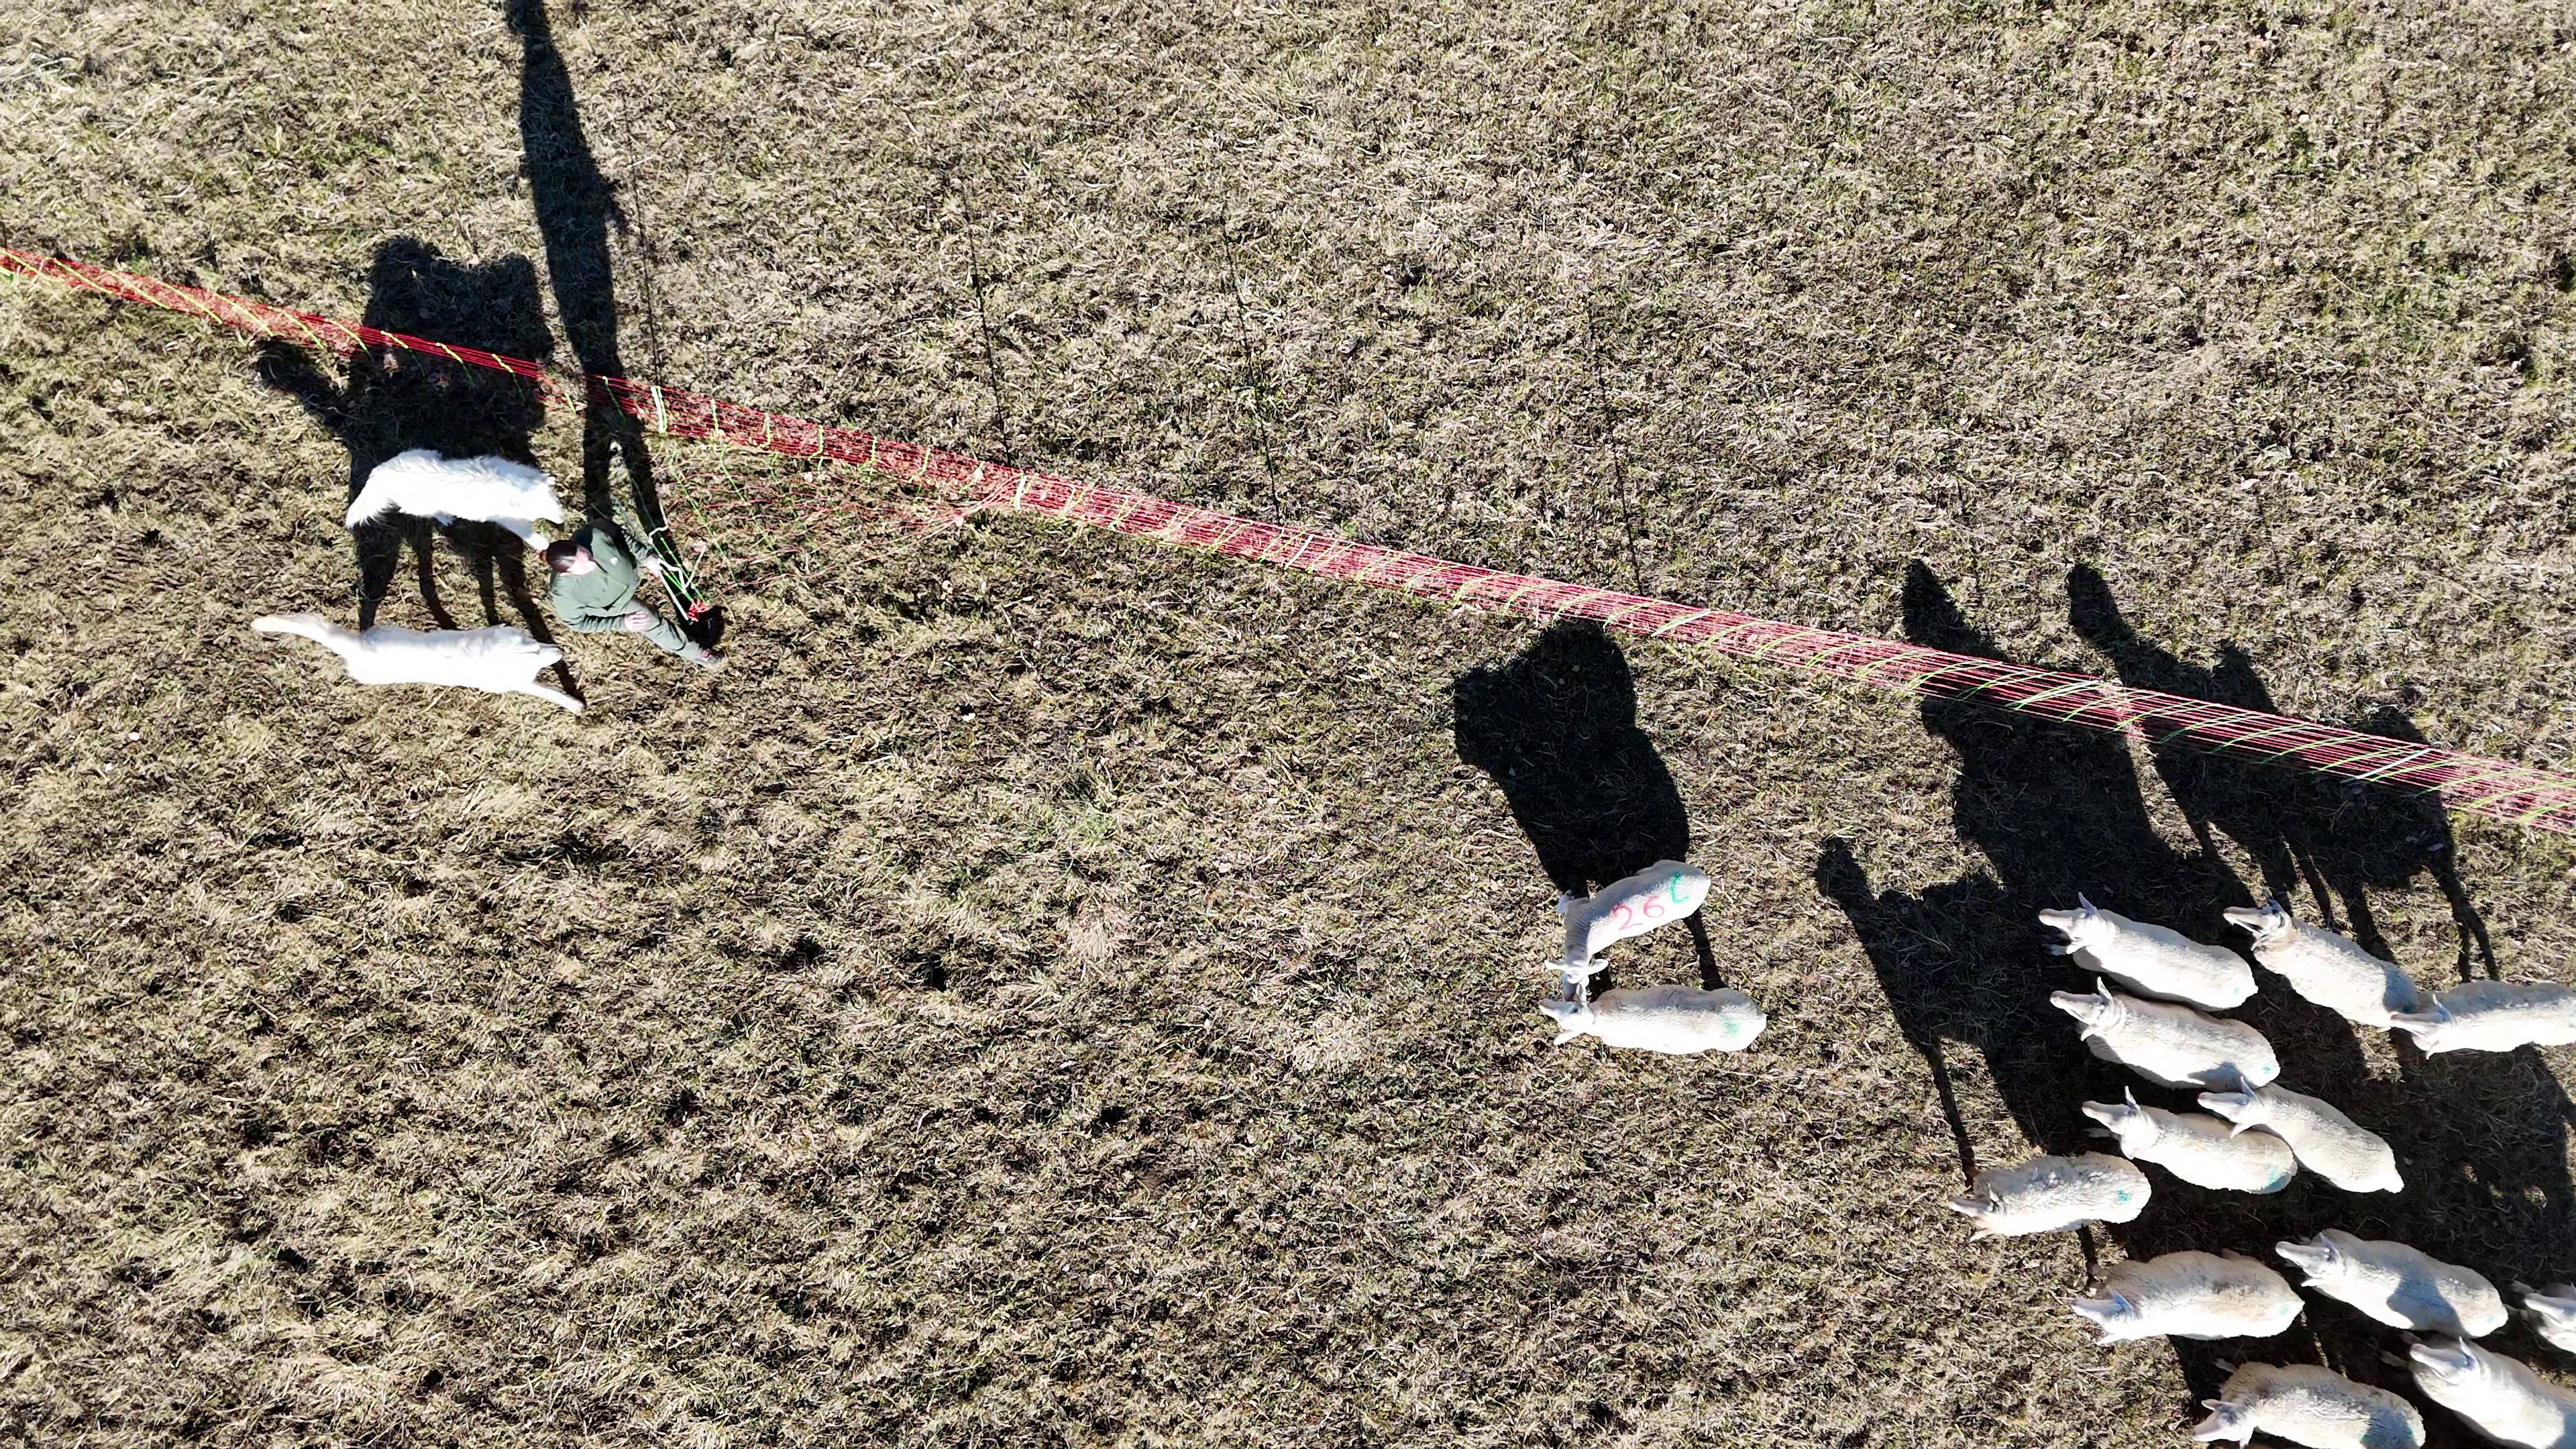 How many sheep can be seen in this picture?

14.